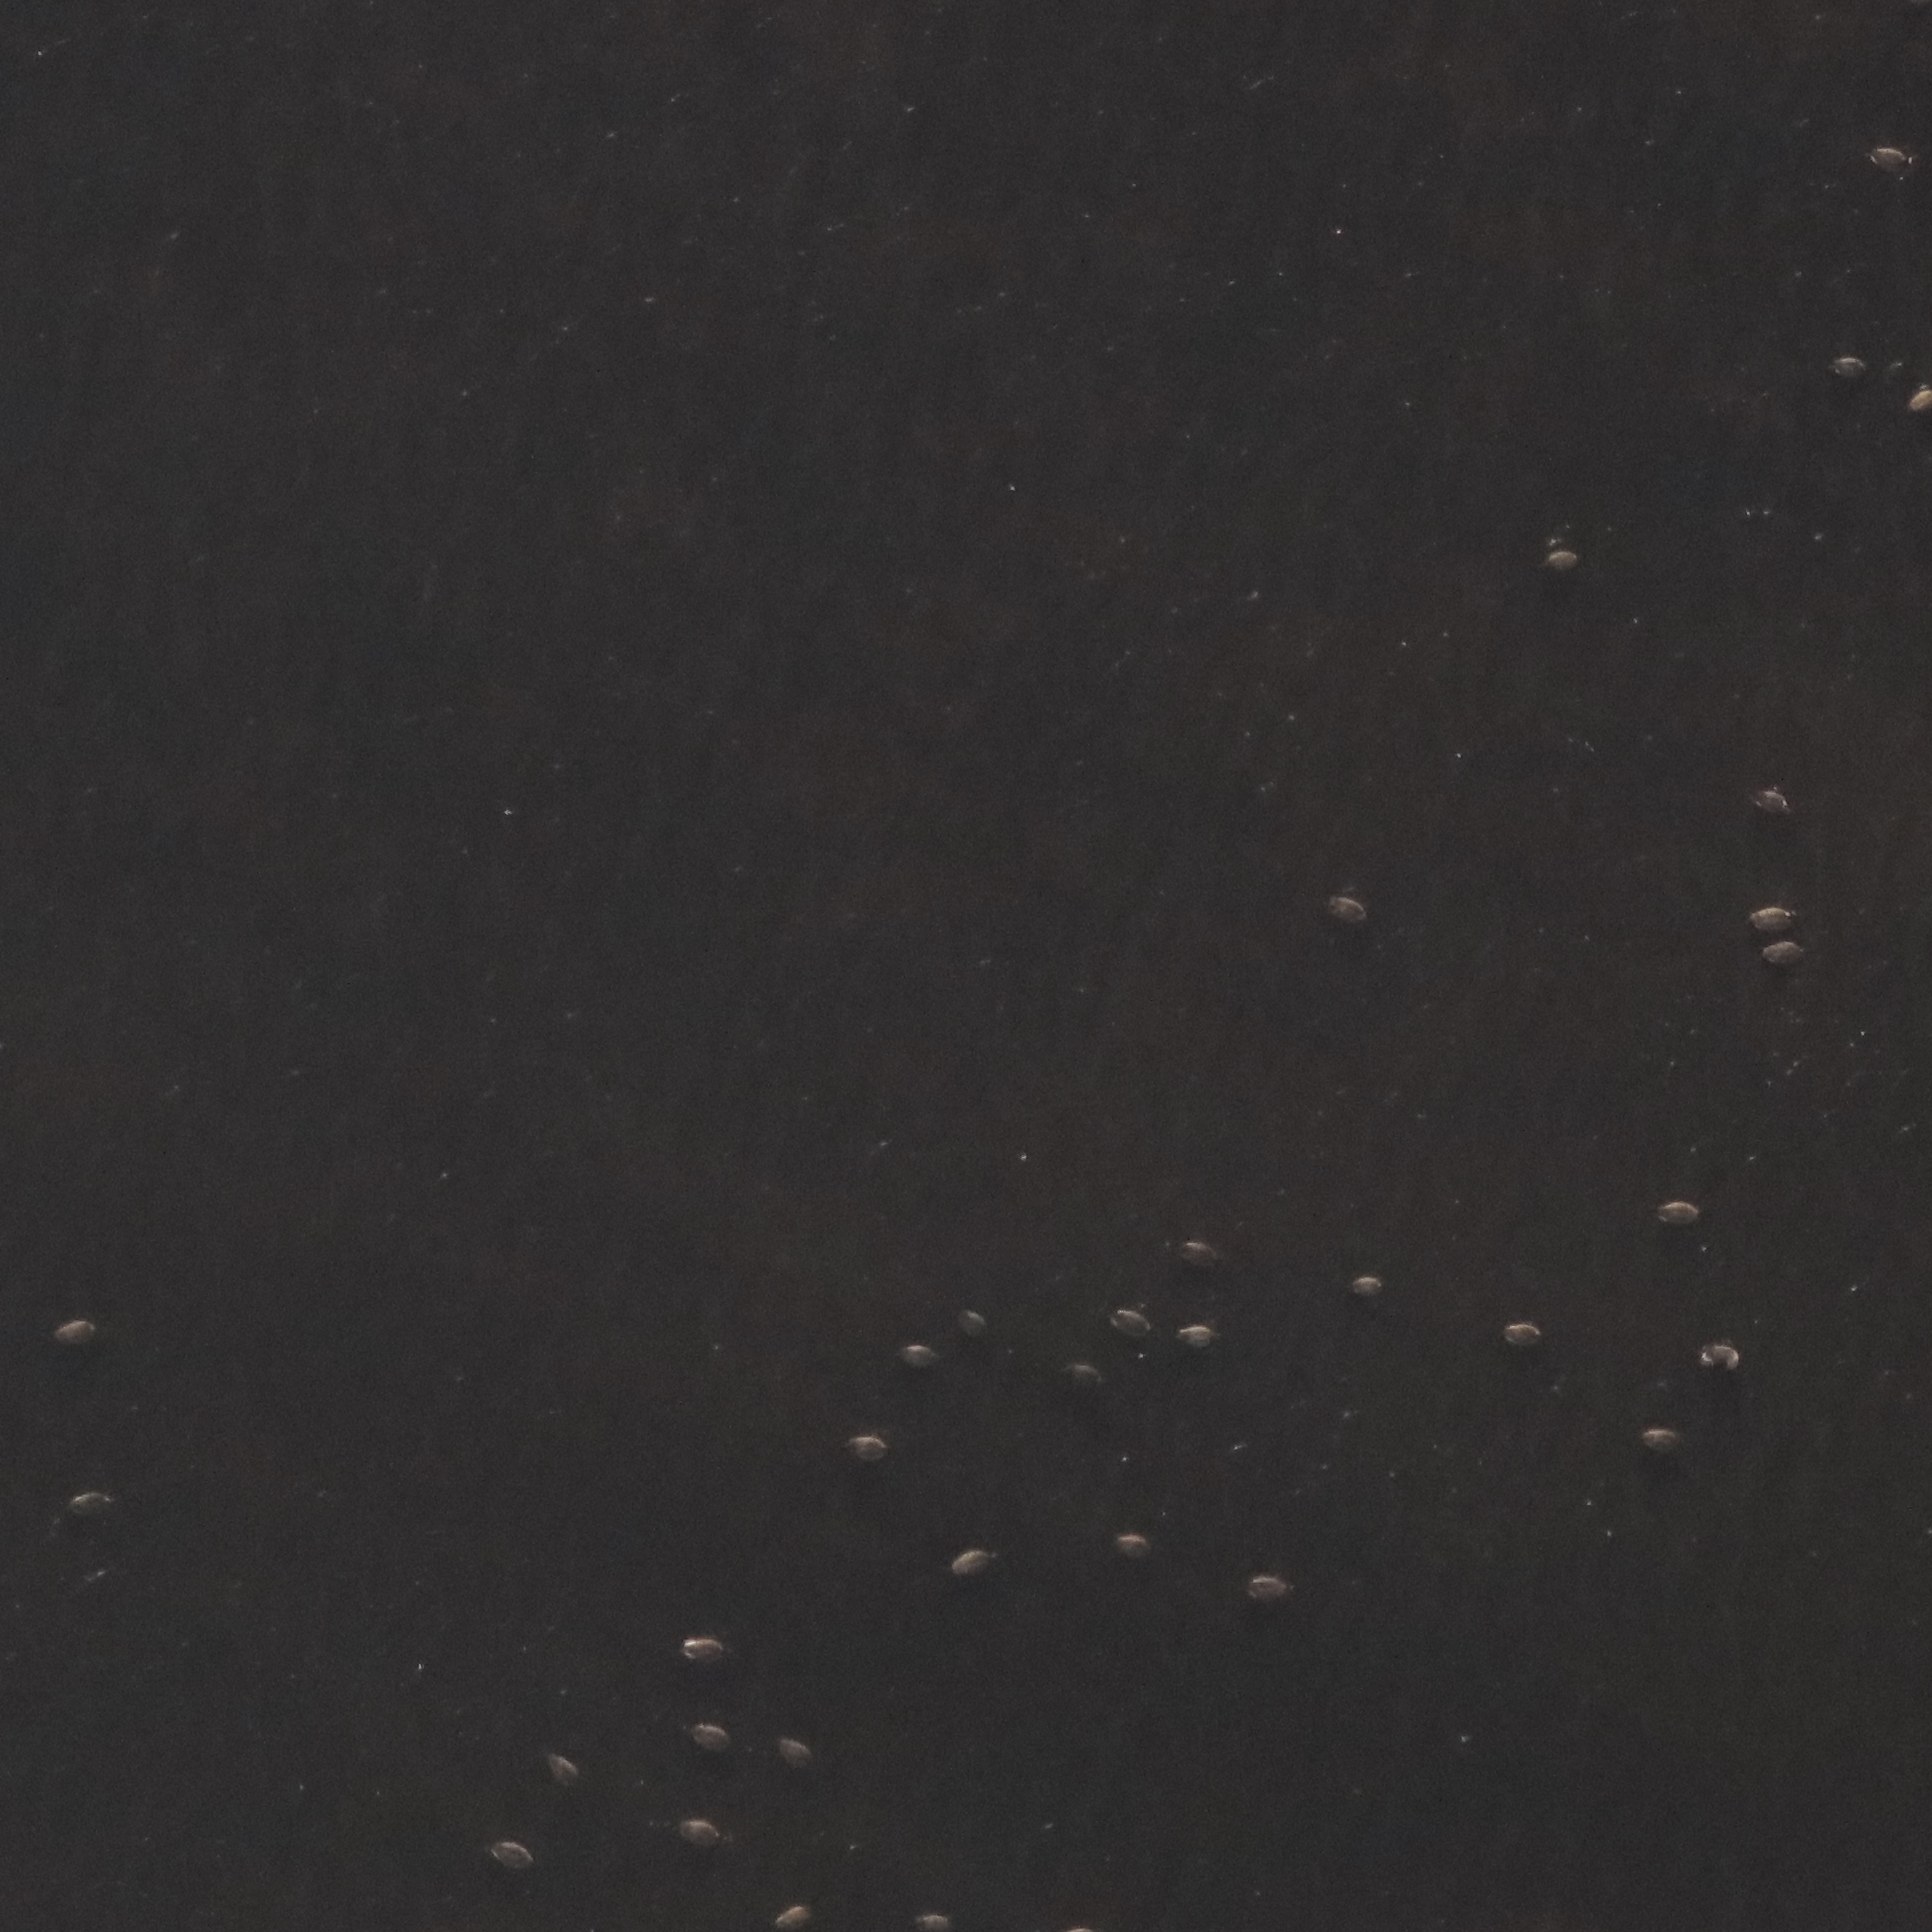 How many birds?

32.